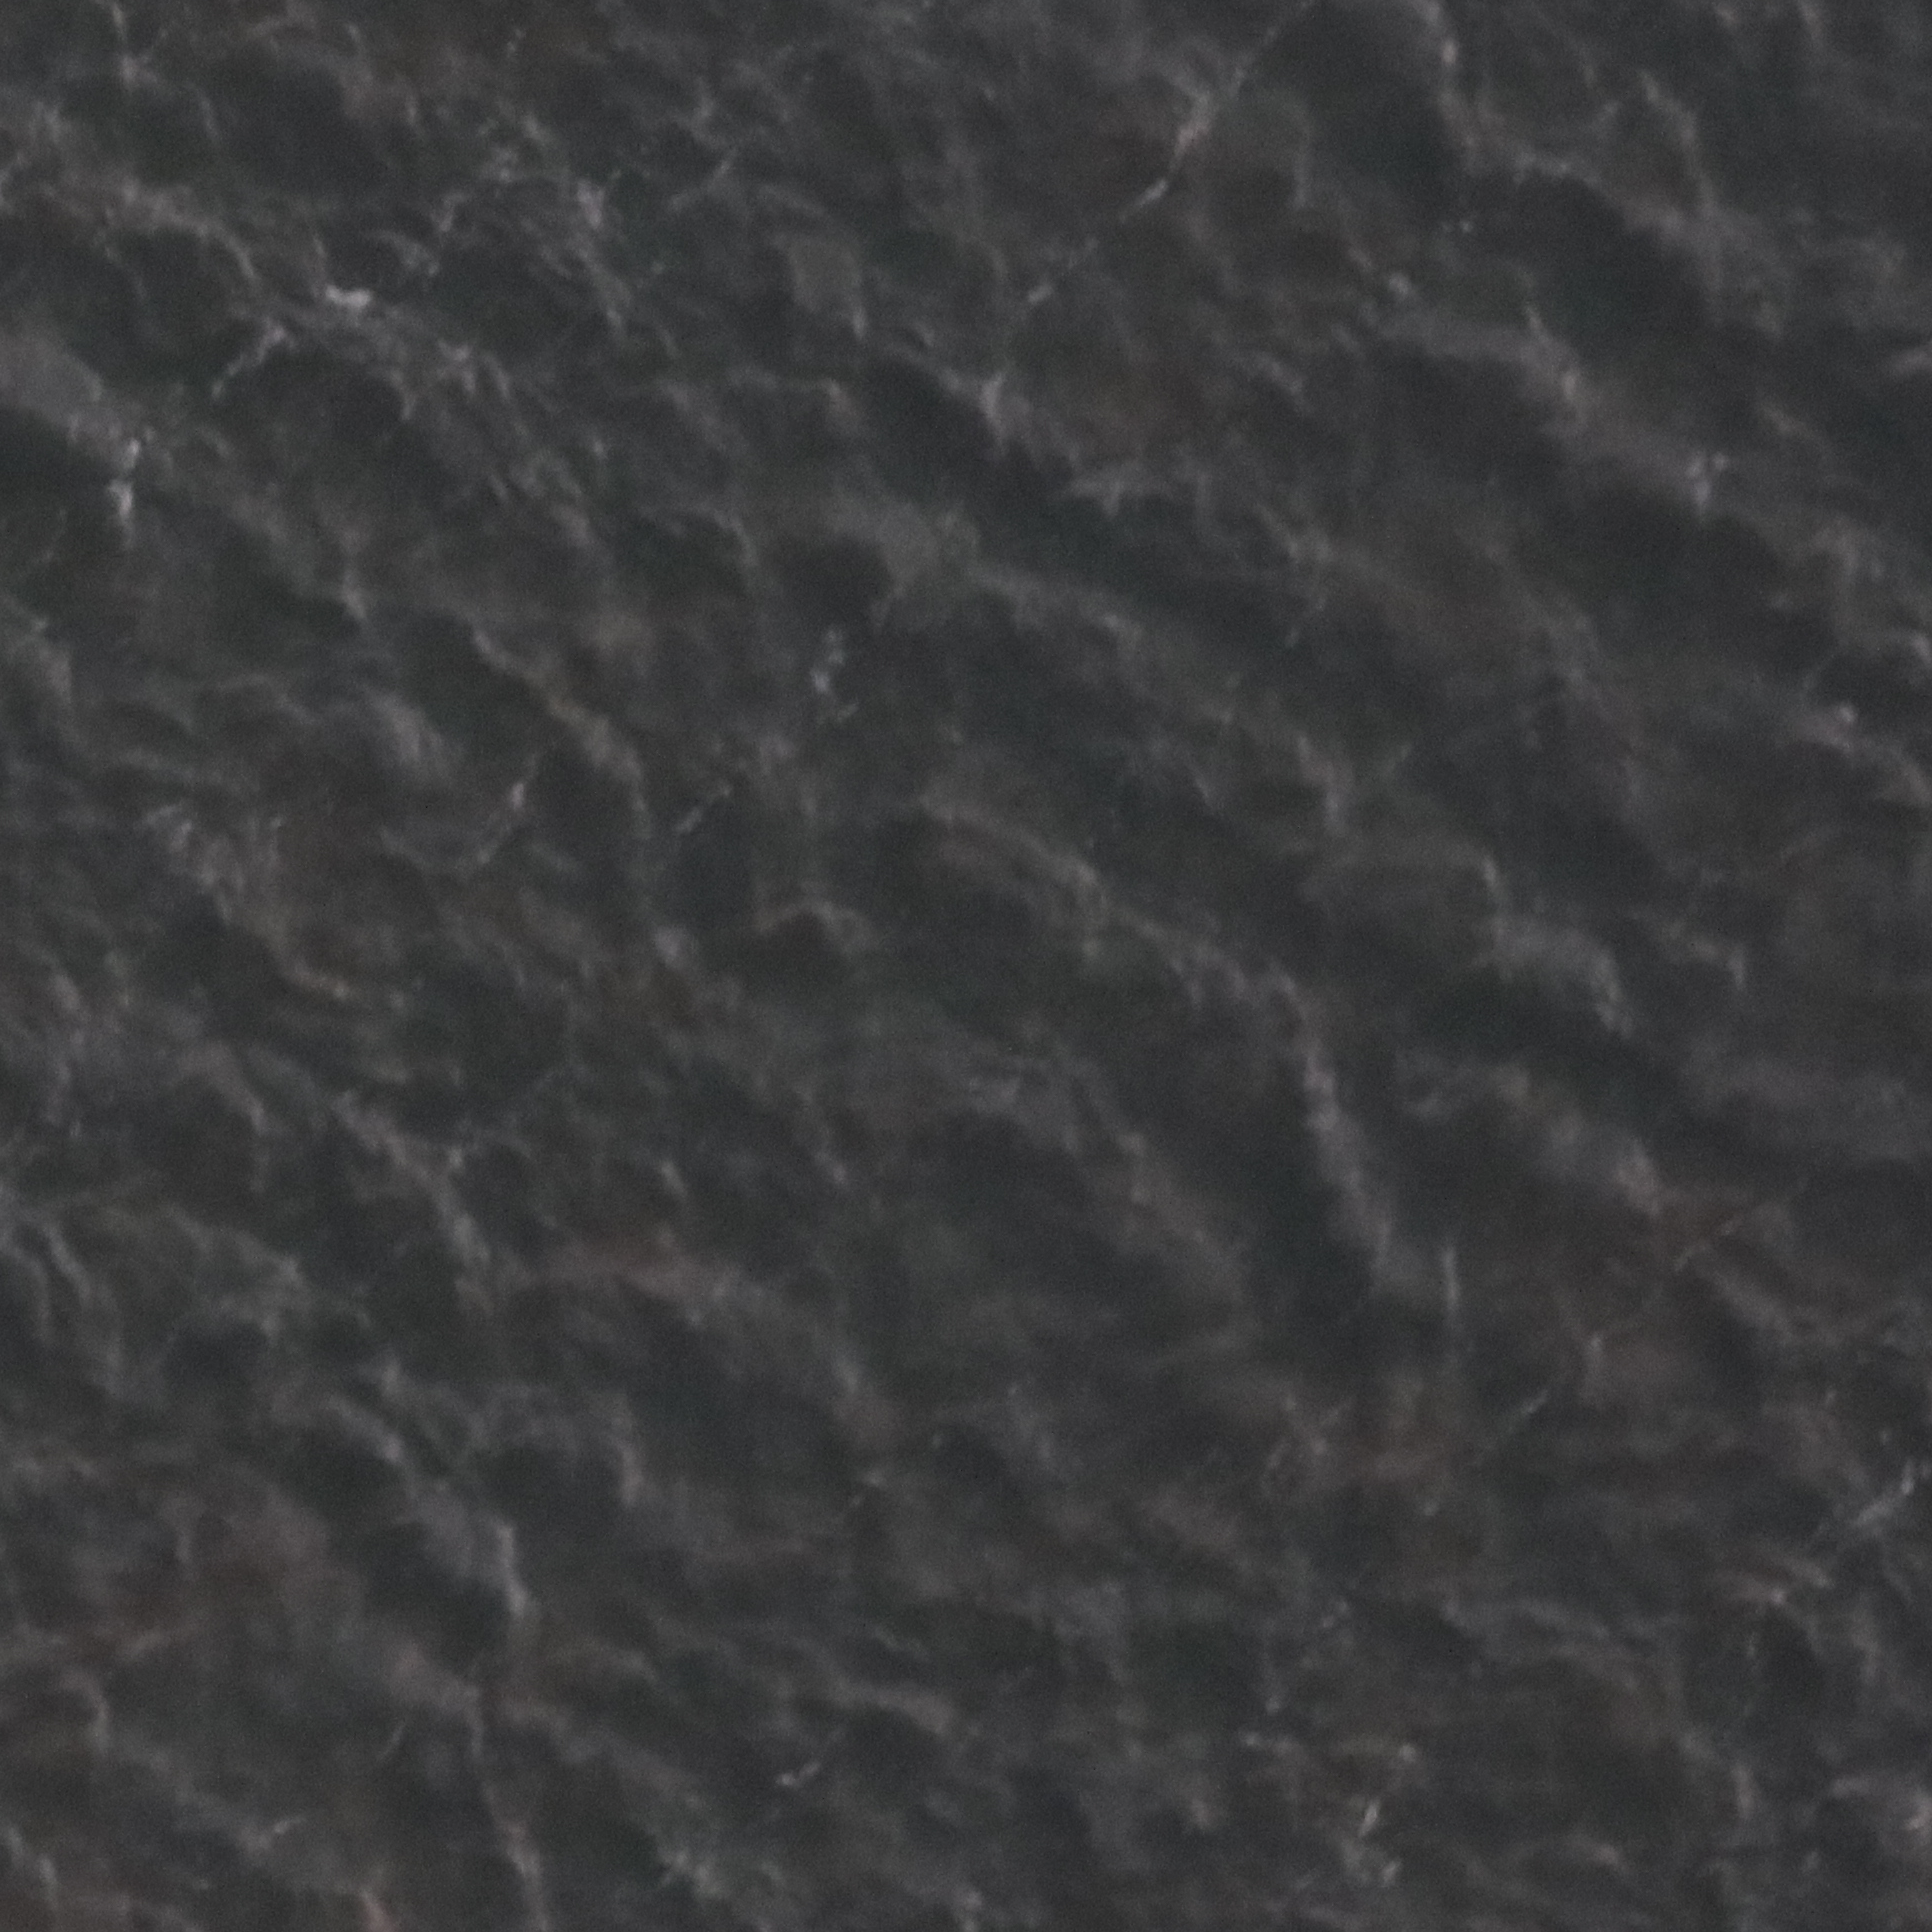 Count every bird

0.